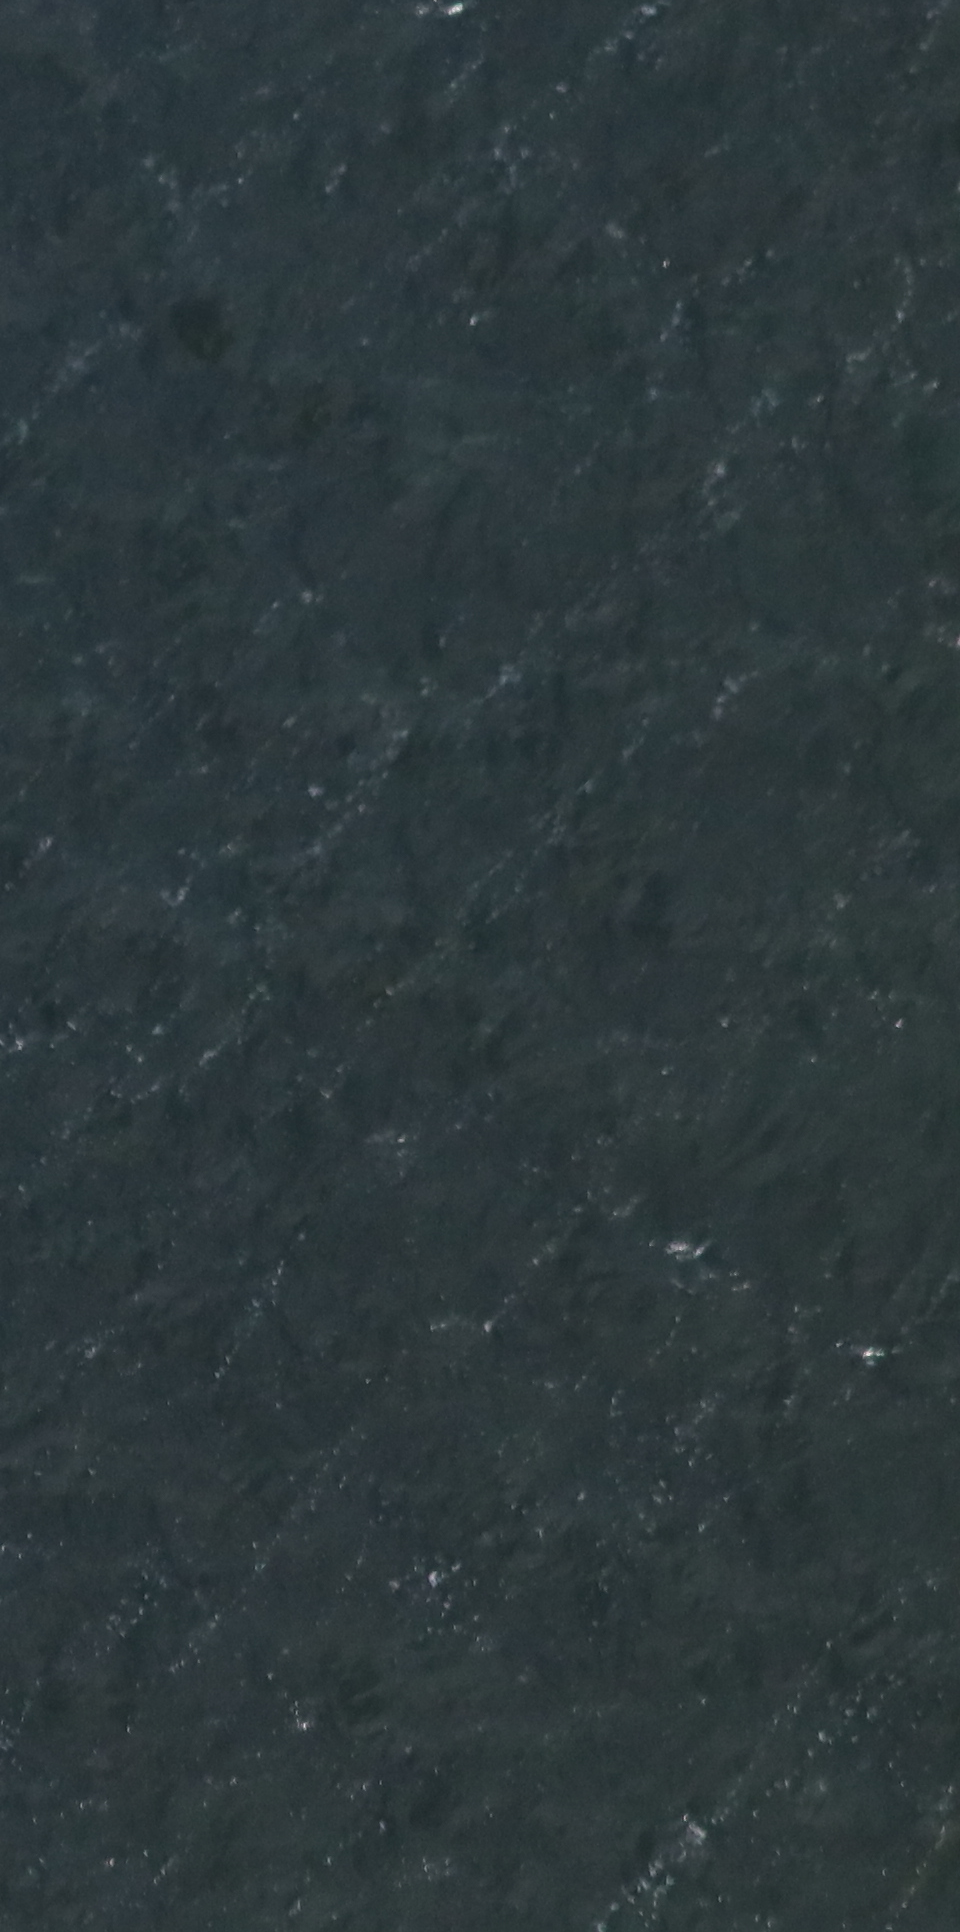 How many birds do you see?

0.